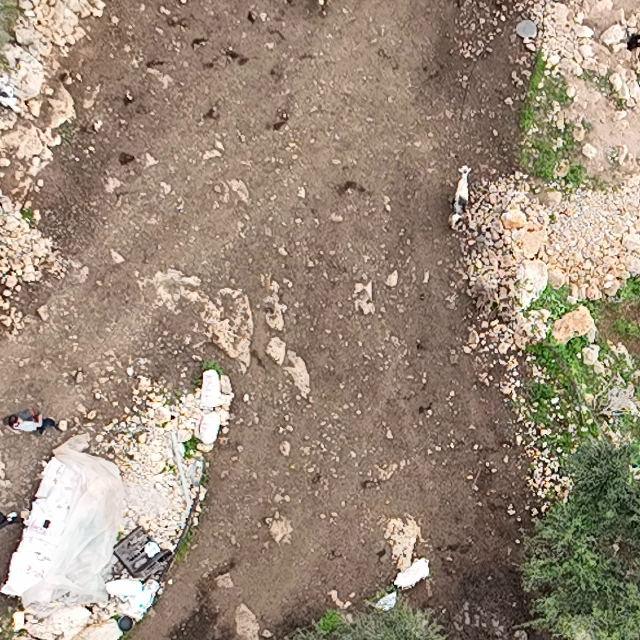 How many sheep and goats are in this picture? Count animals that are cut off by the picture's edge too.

1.